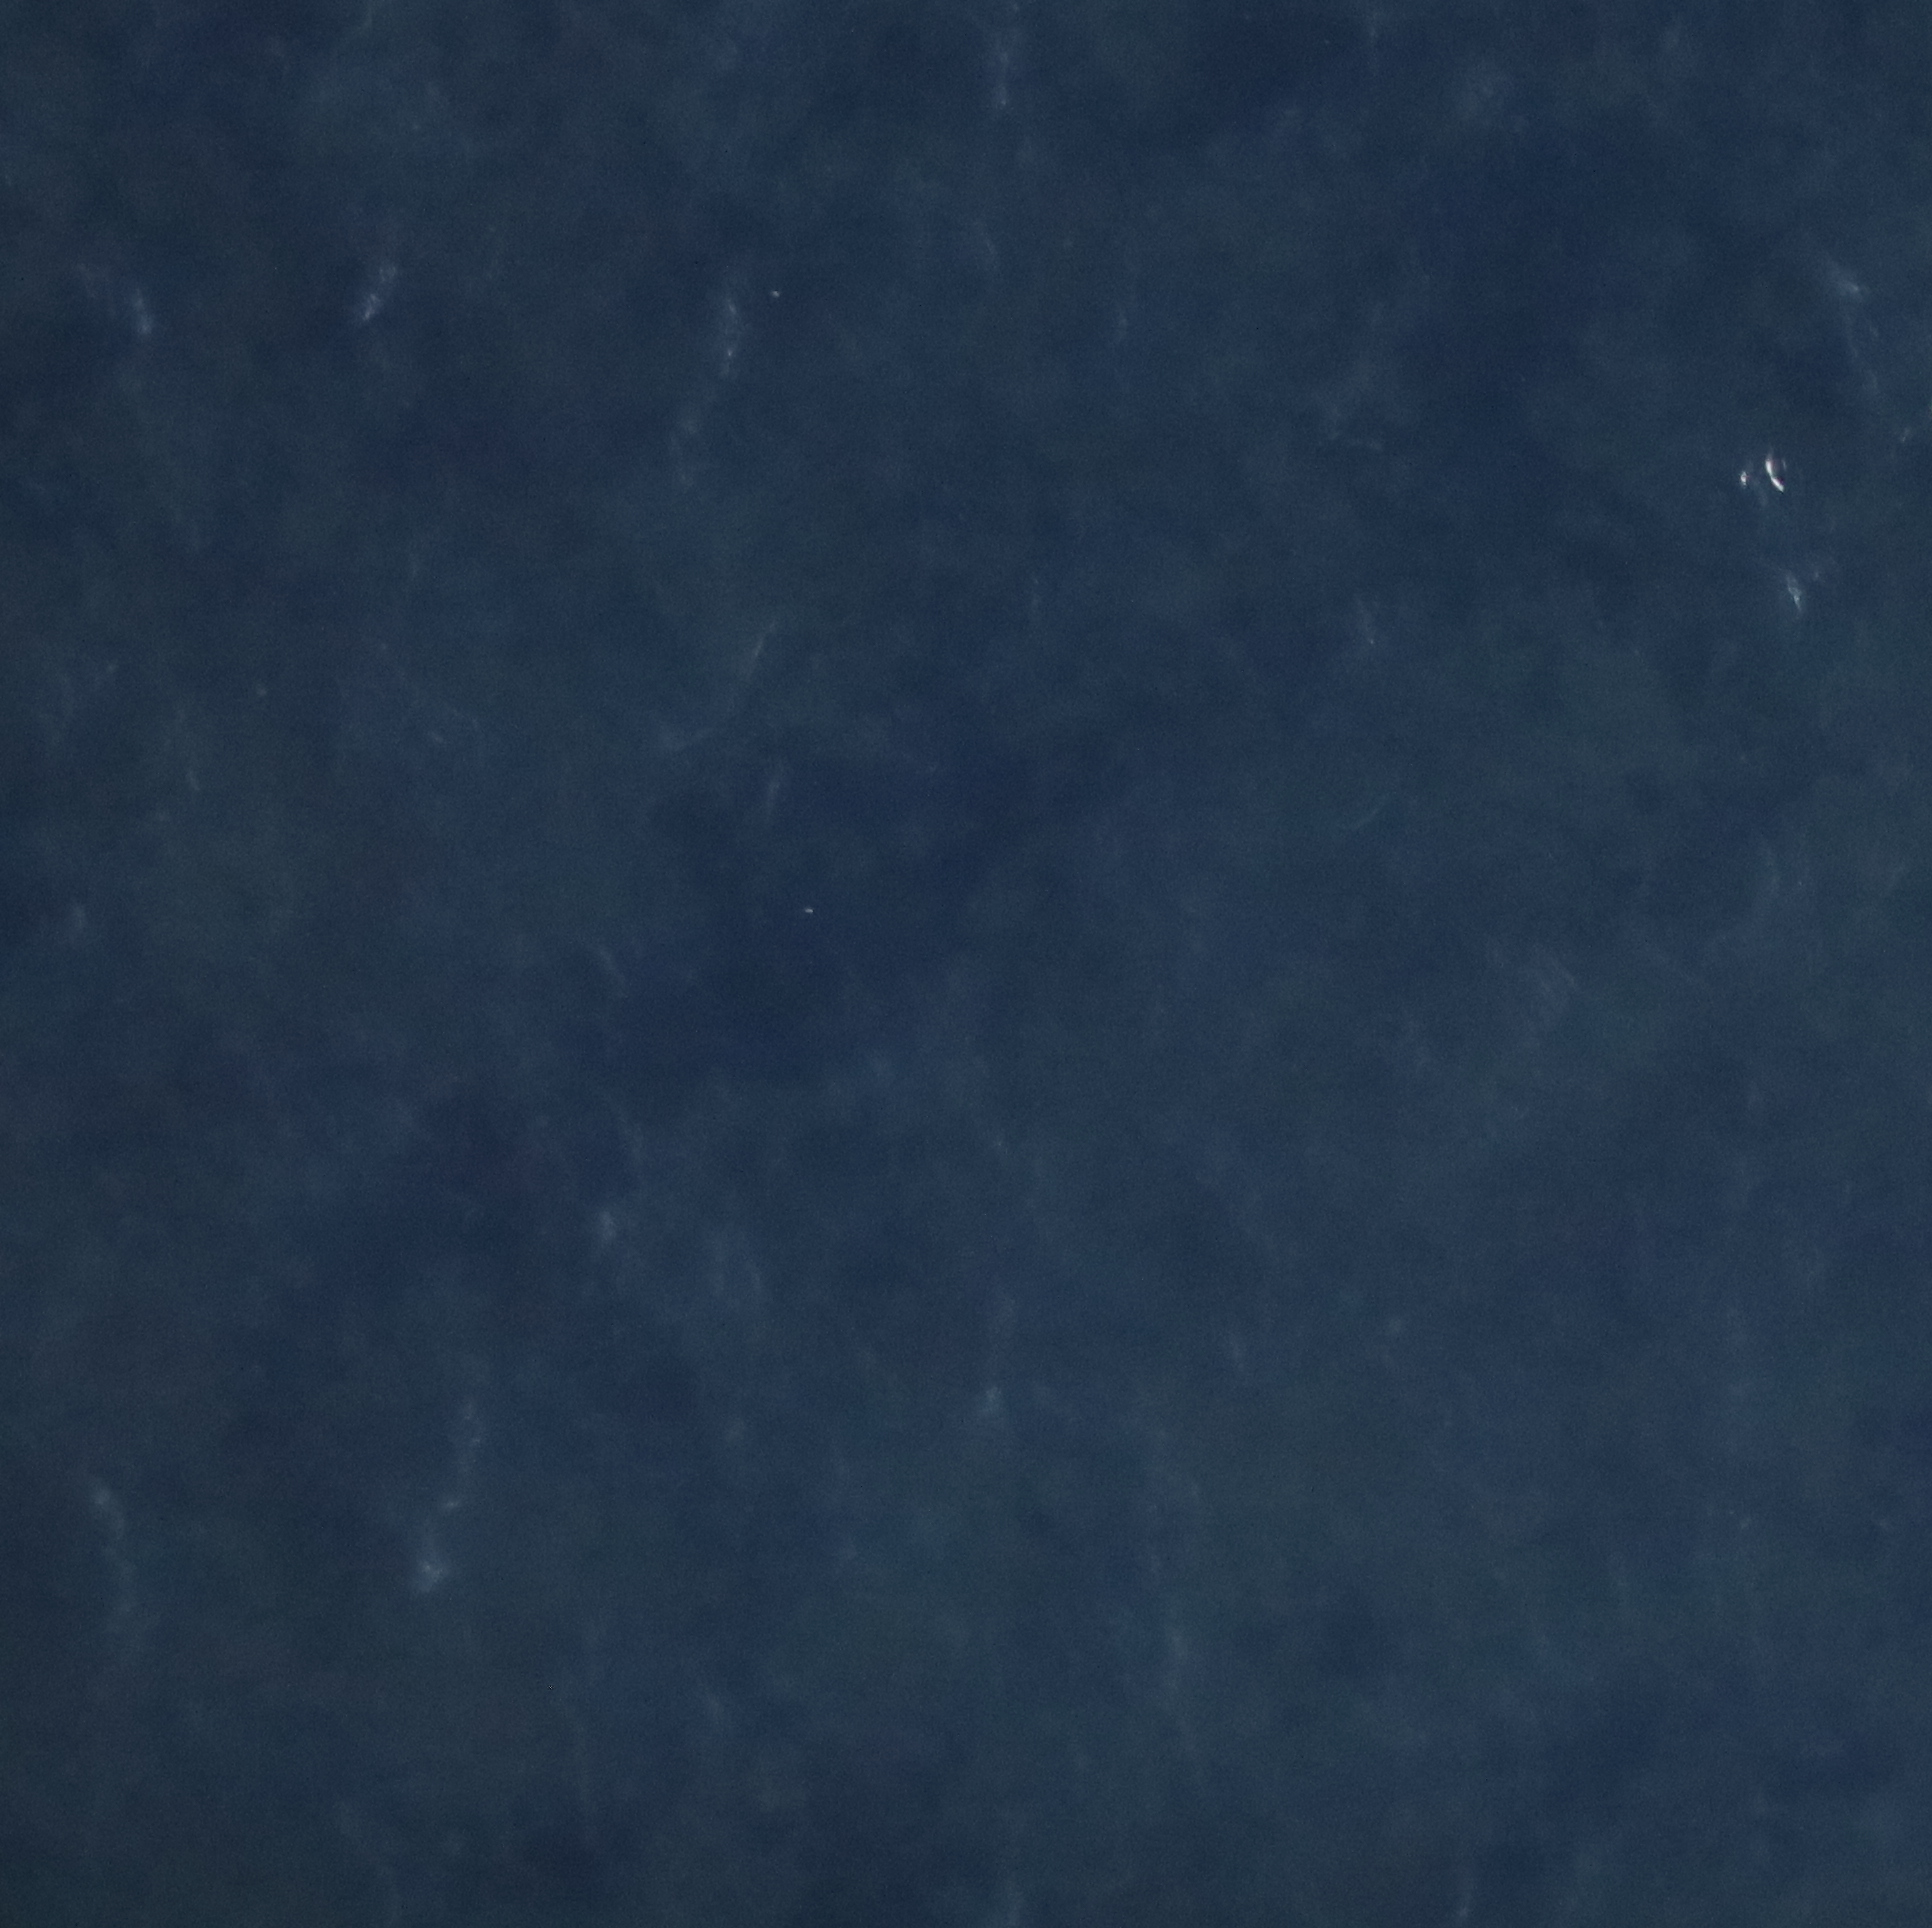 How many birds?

1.